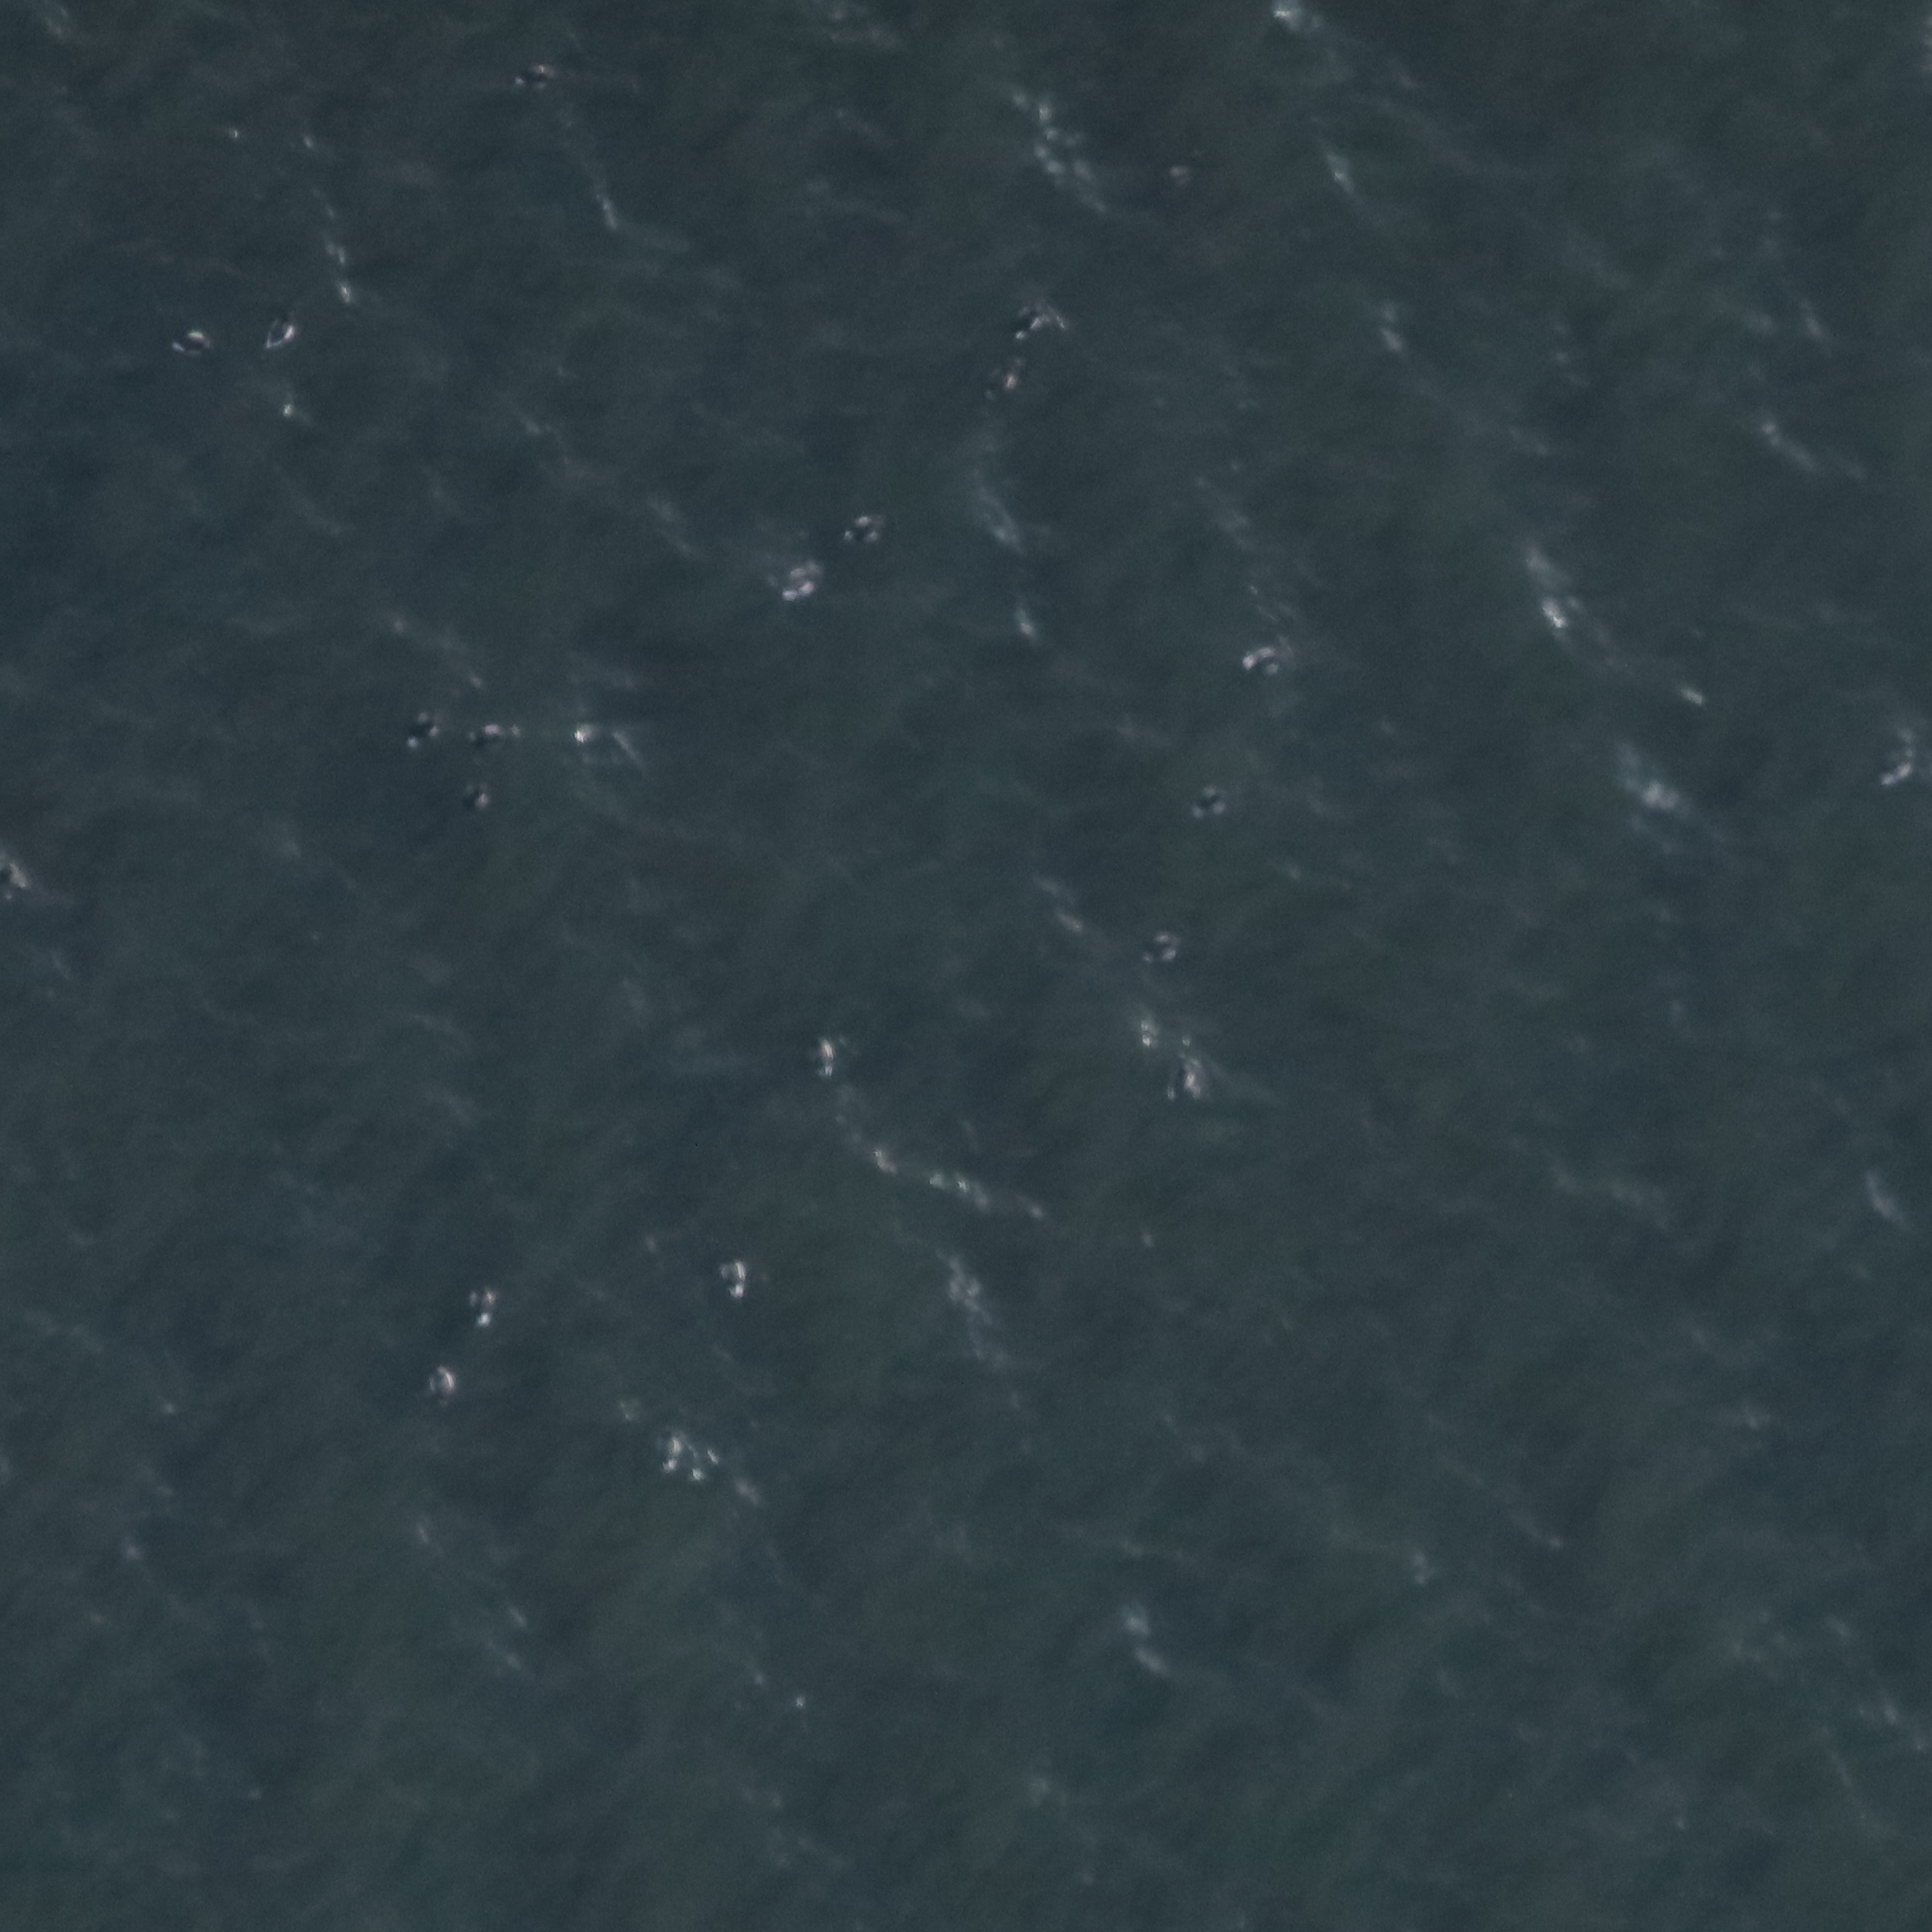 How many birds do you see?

21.